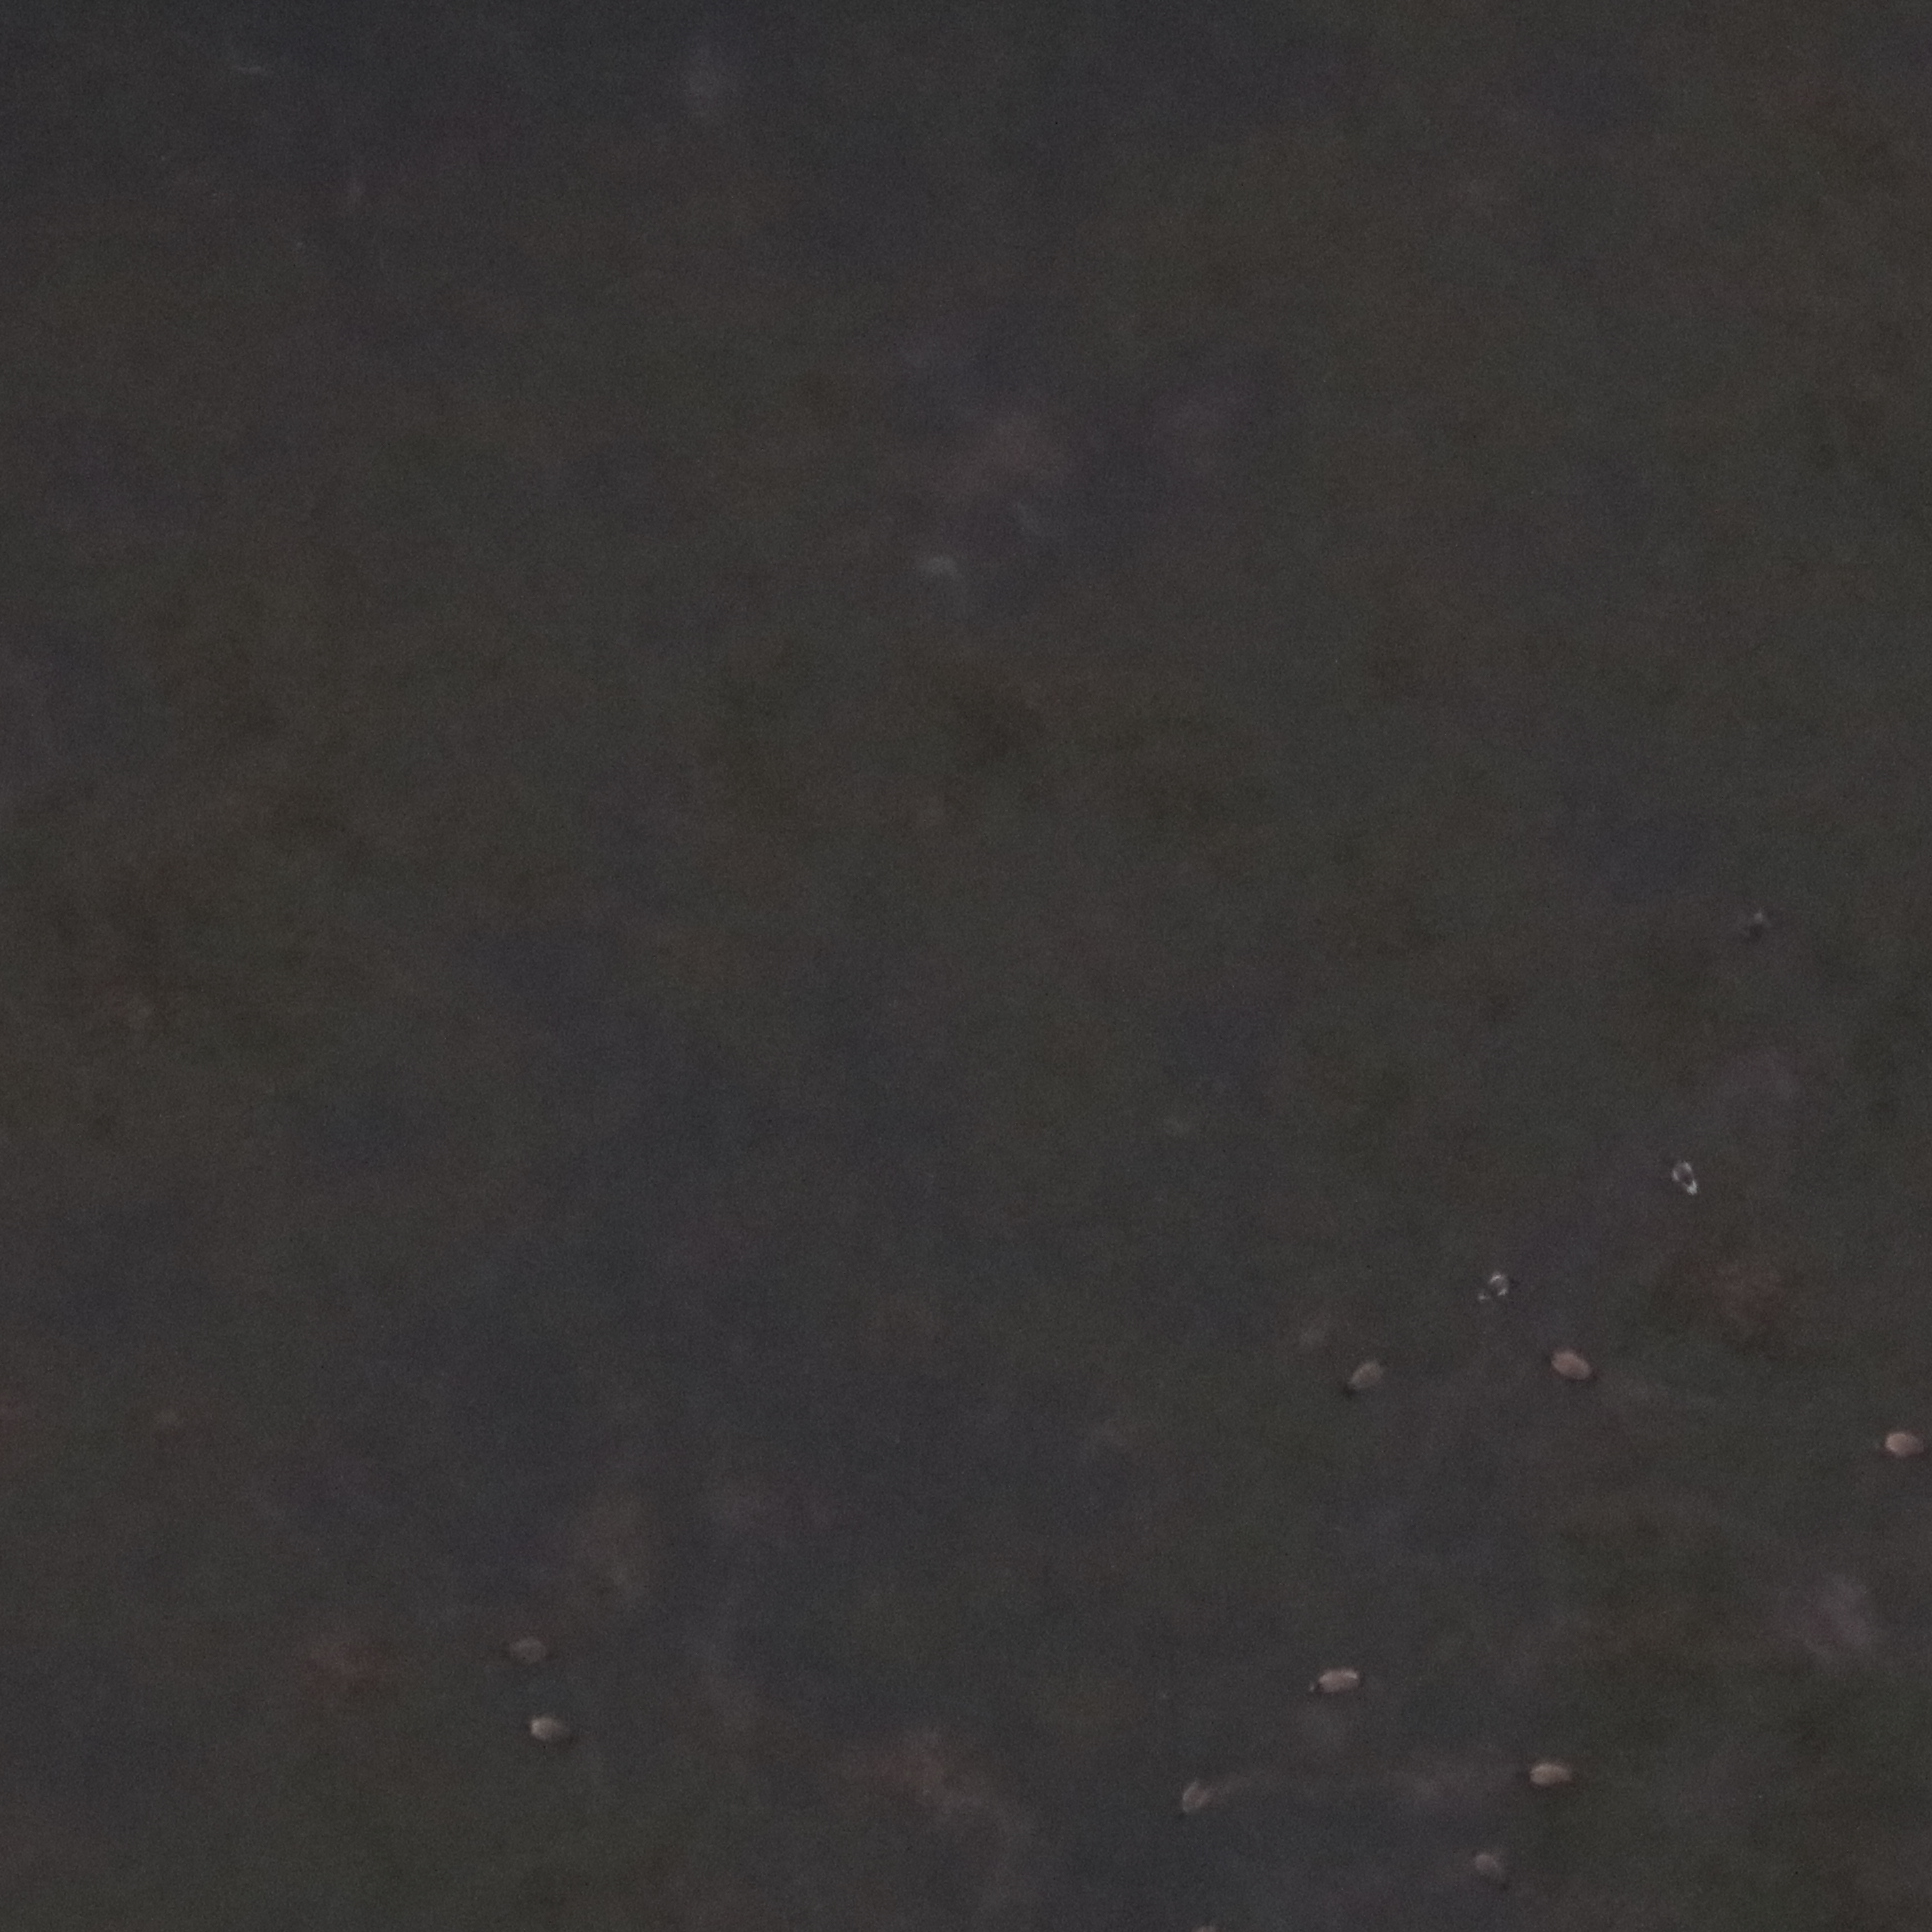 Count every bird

12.